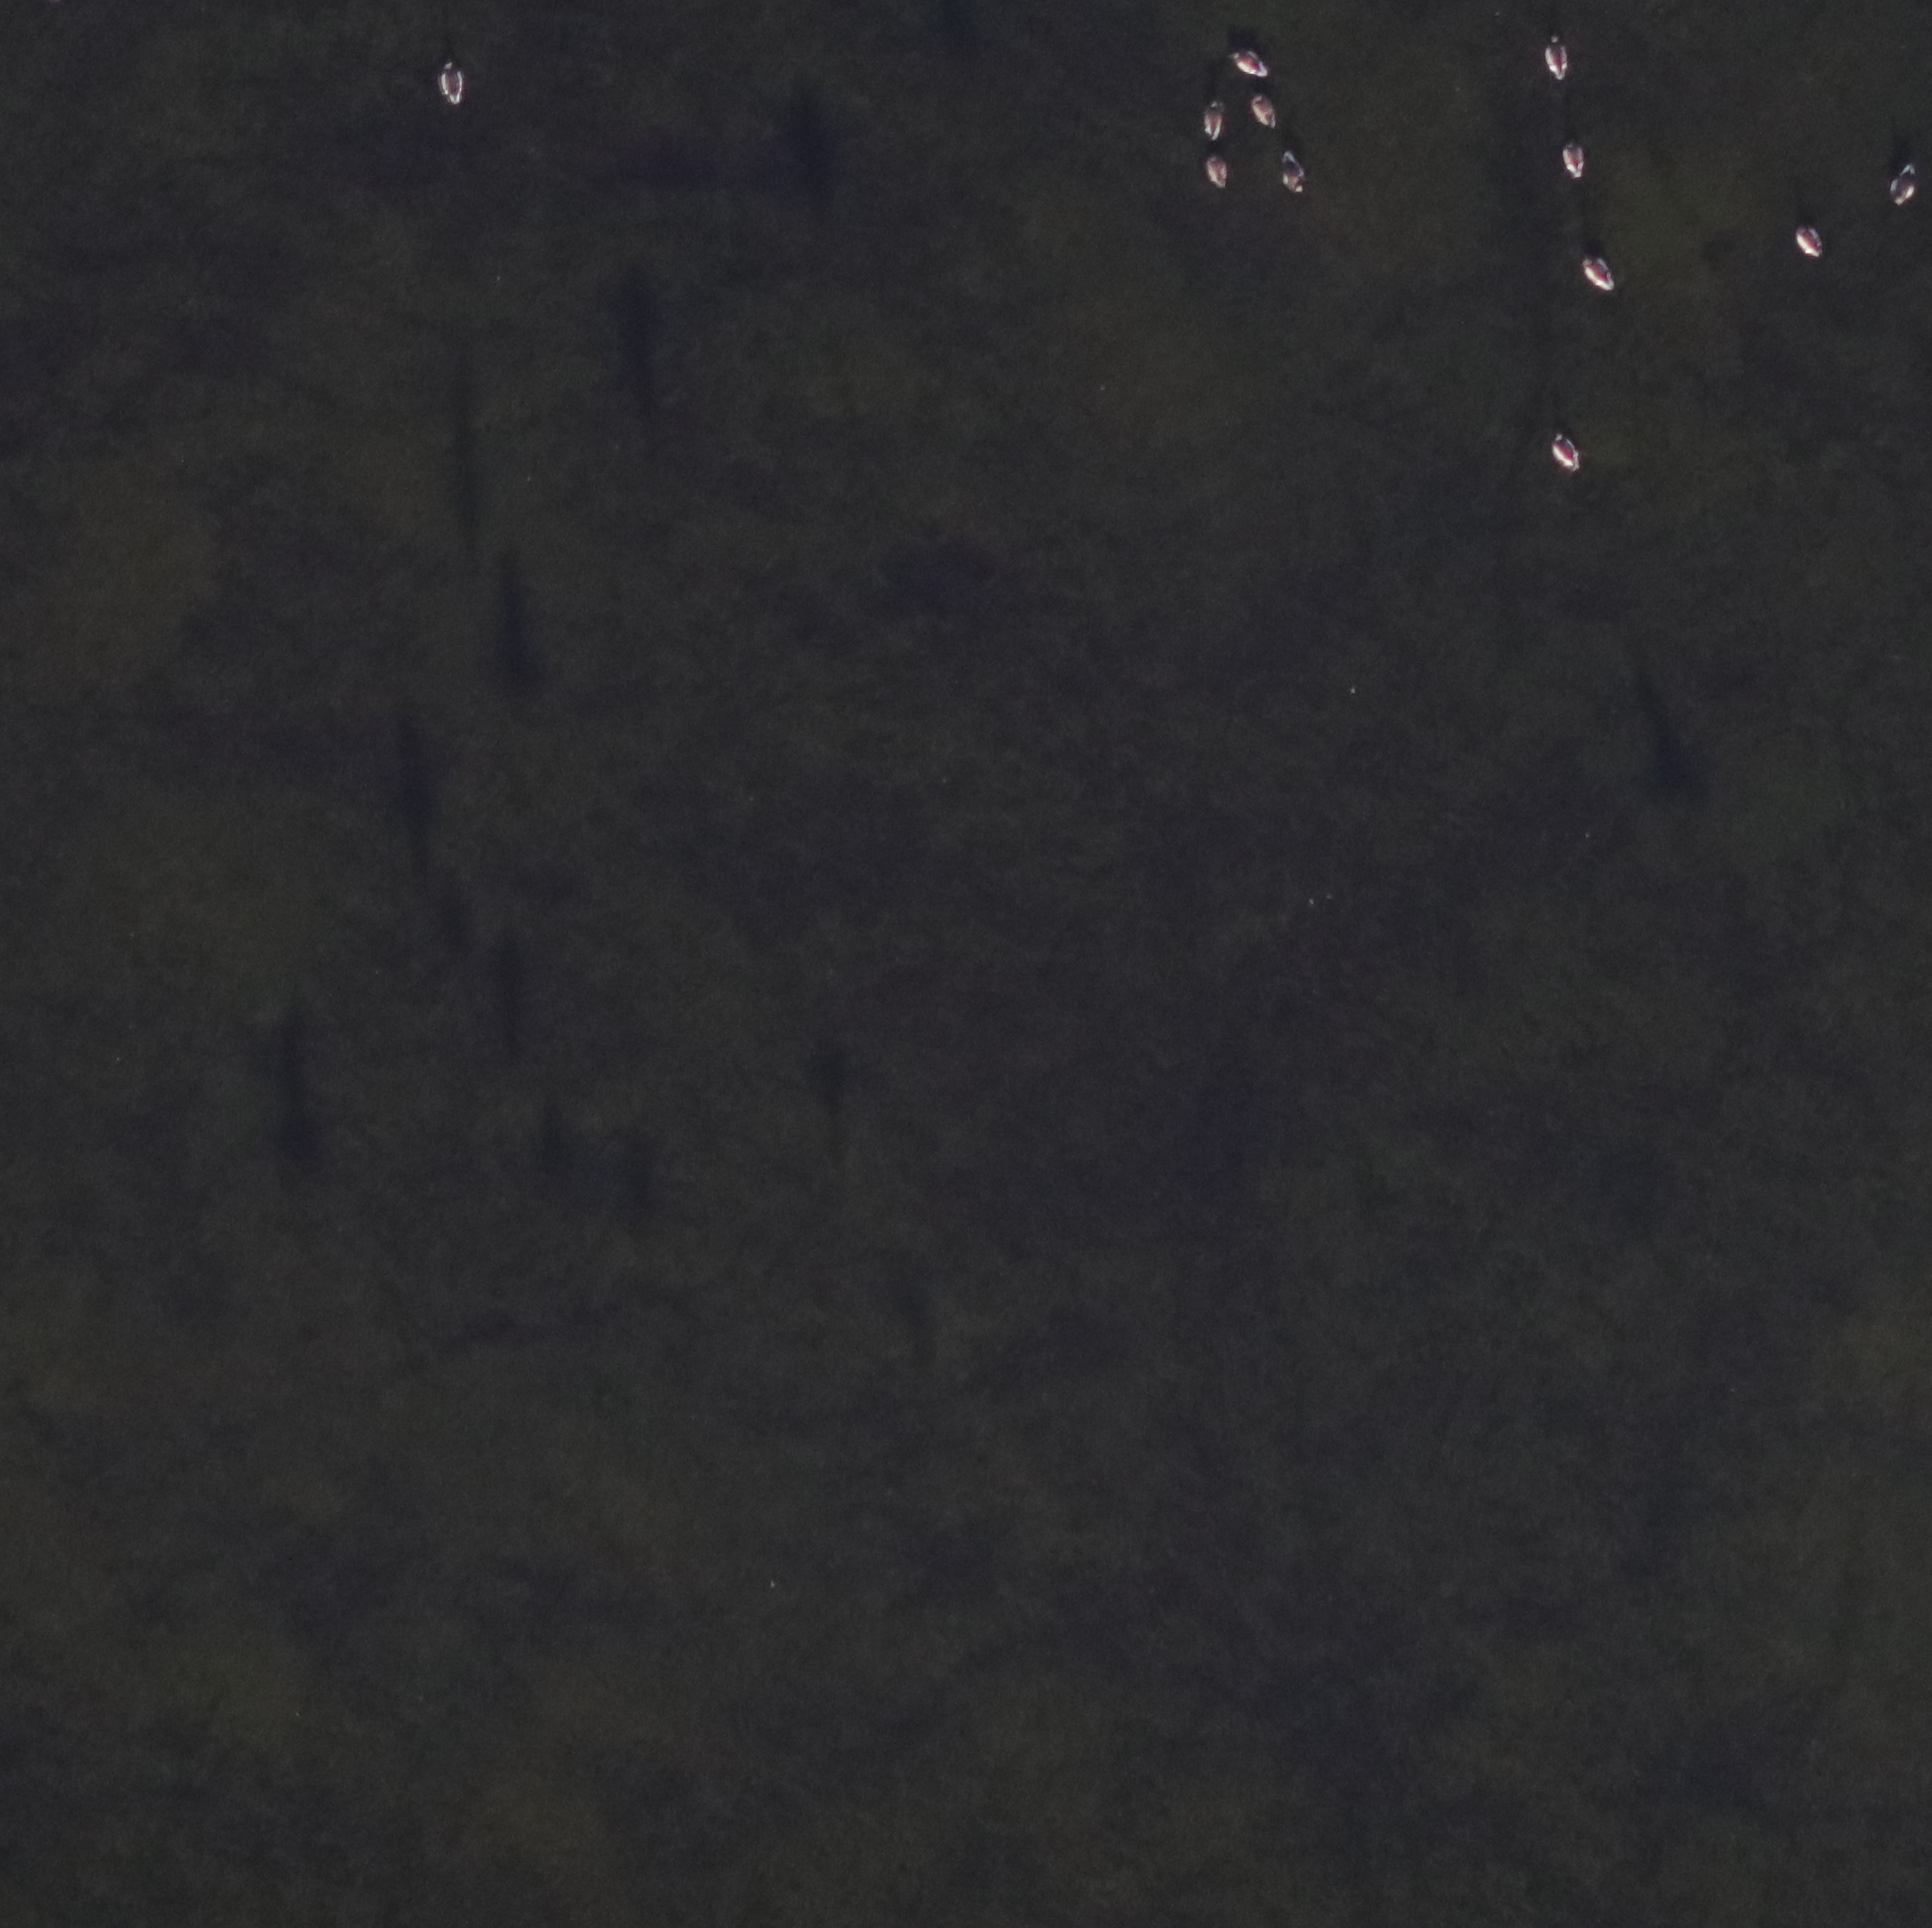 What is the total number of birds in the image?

12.